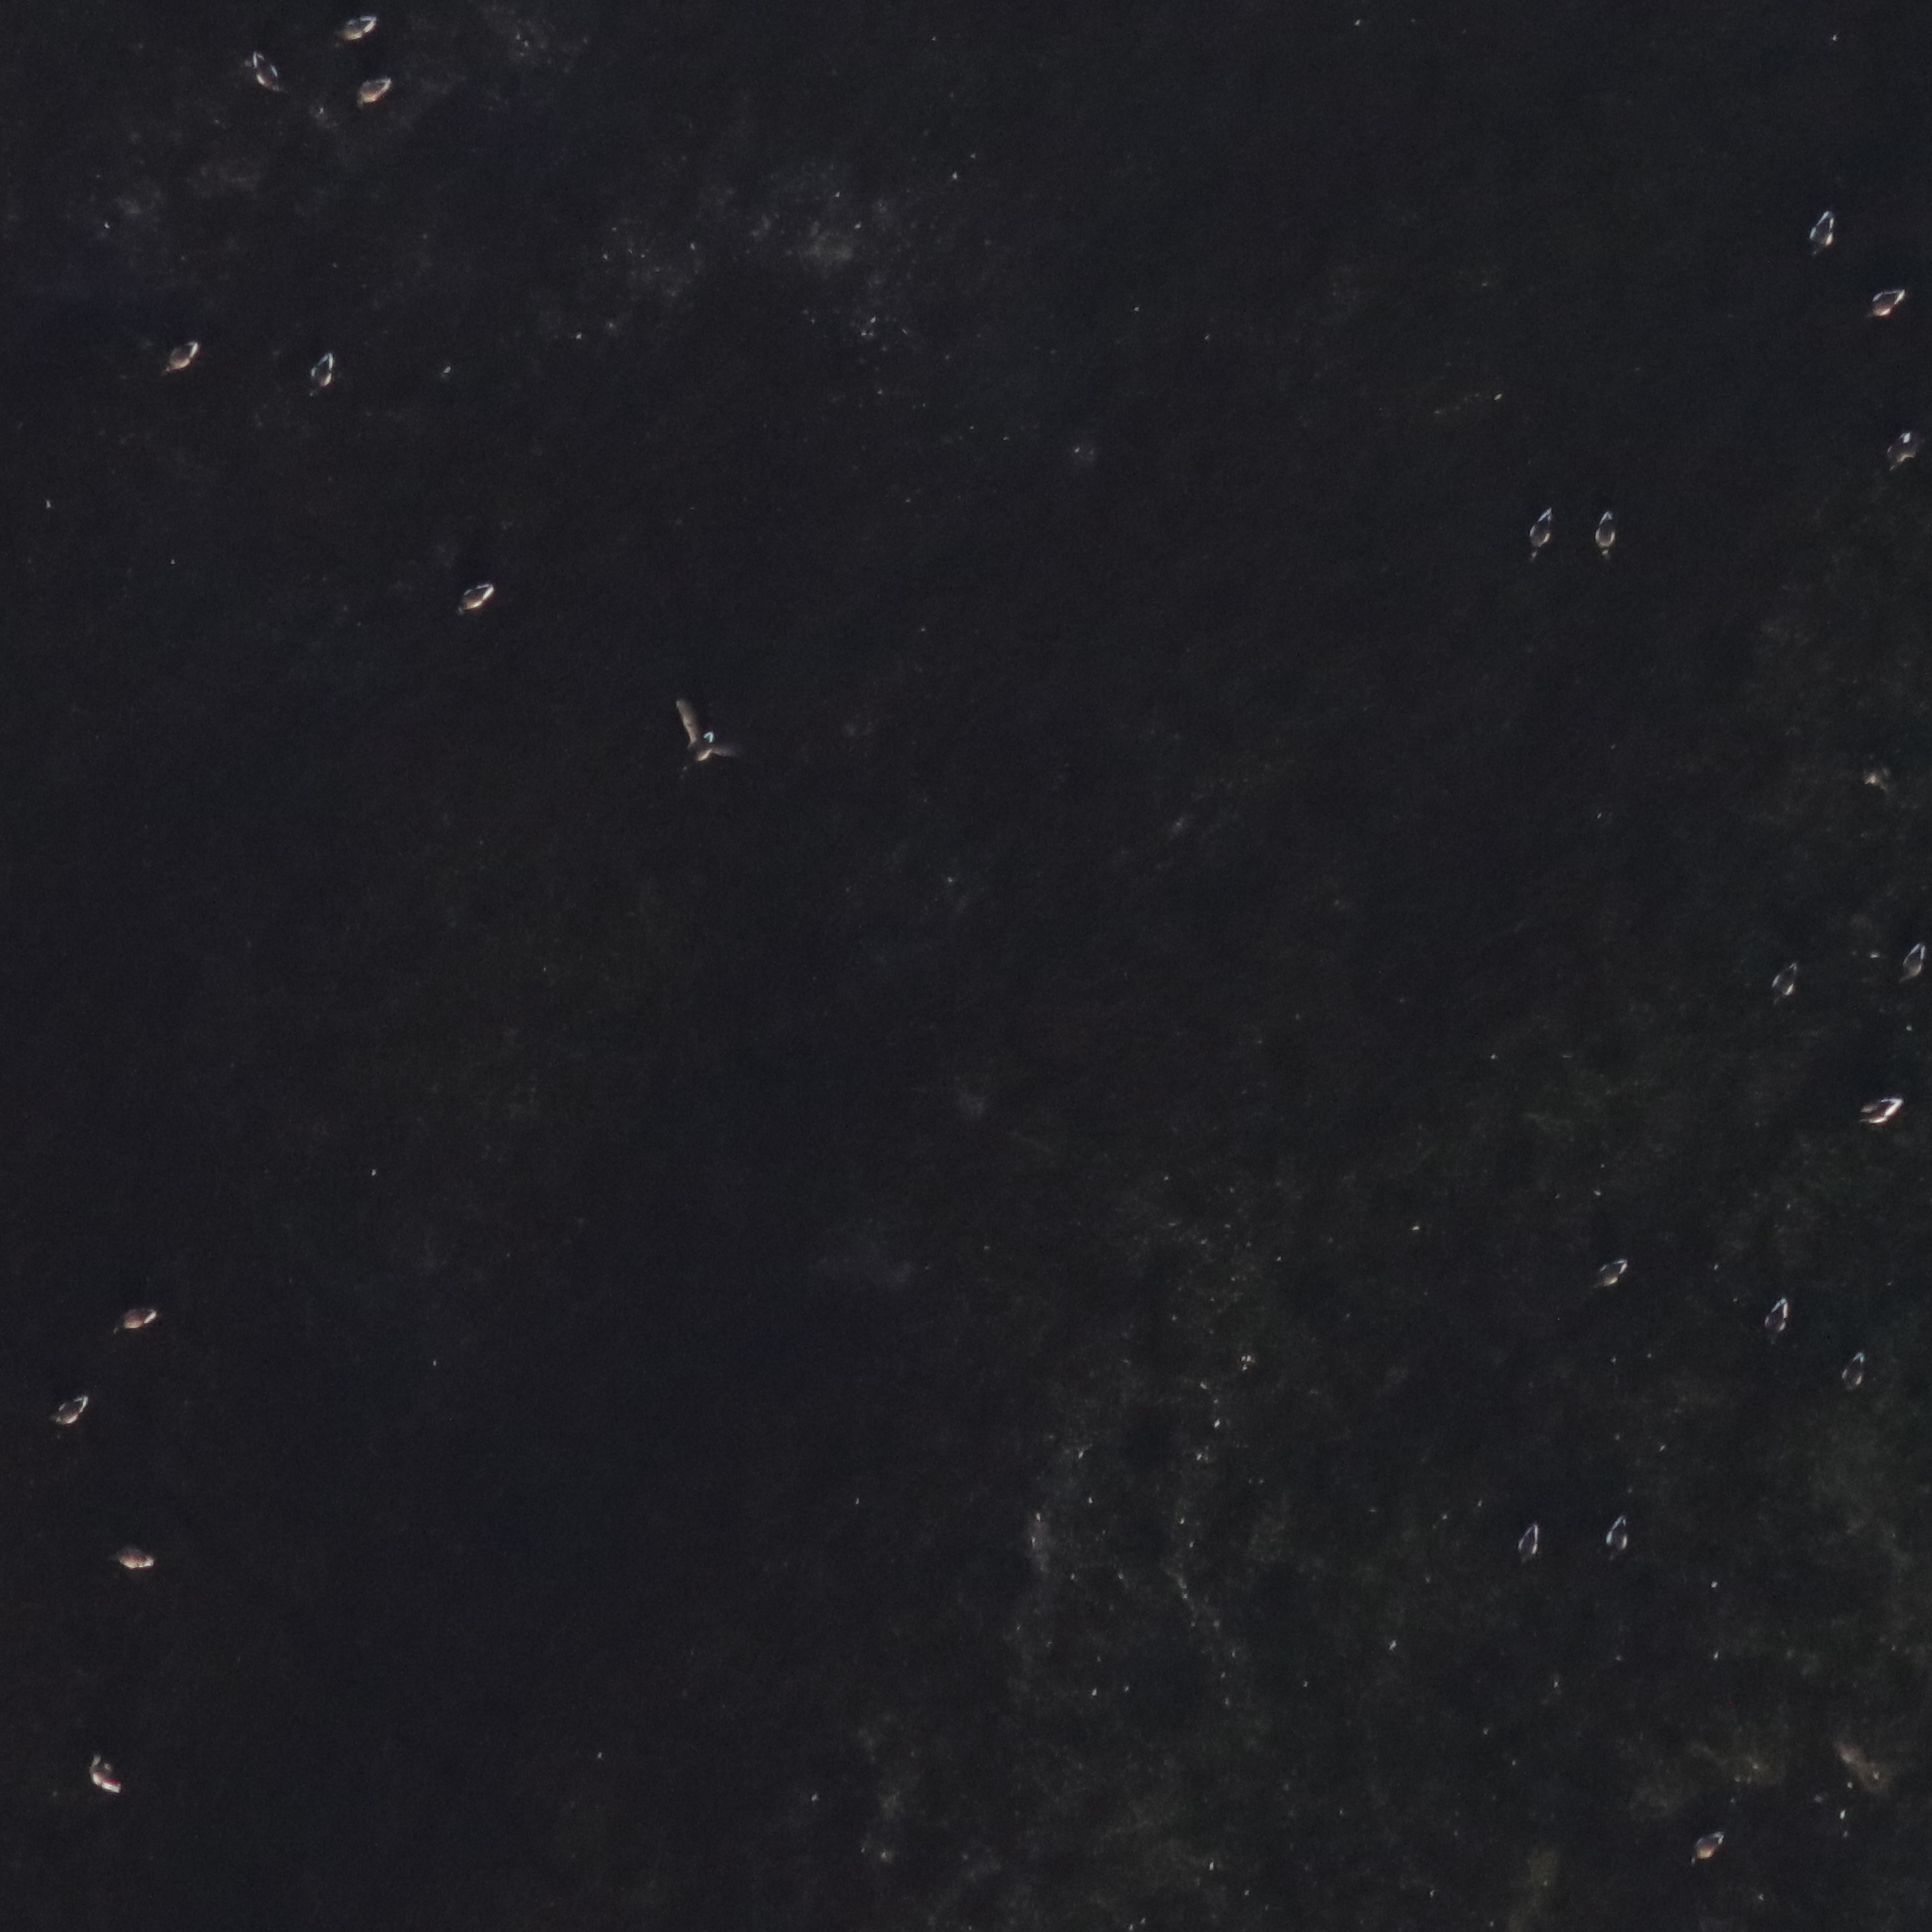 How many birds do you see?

26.